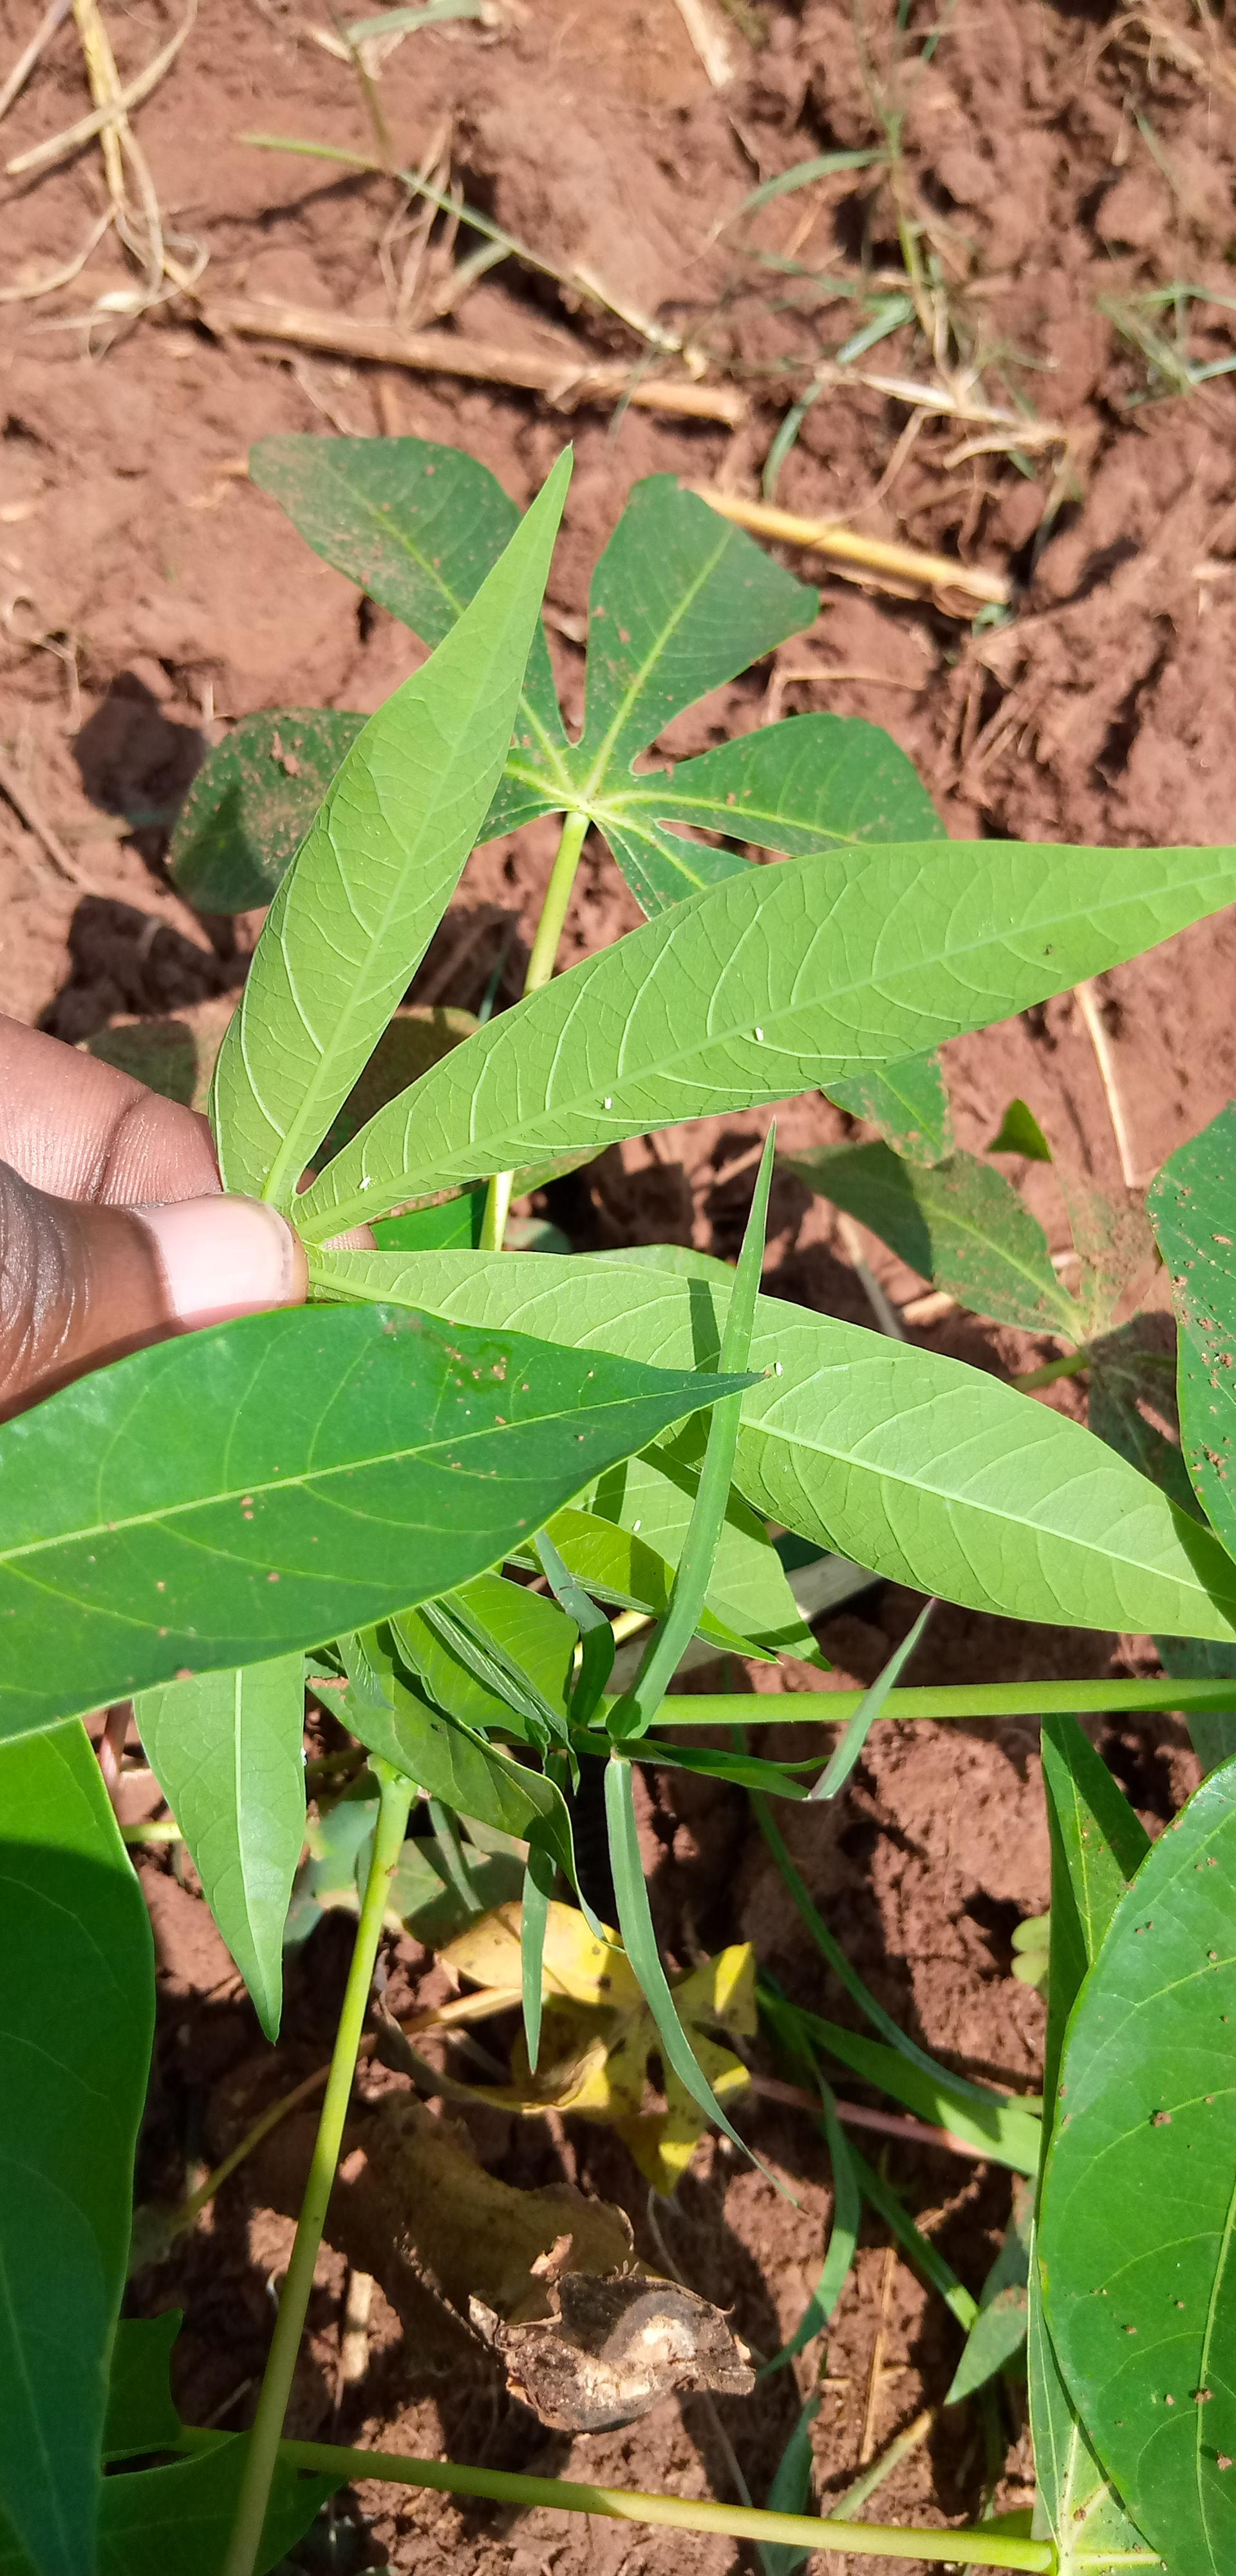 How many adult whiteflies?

5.